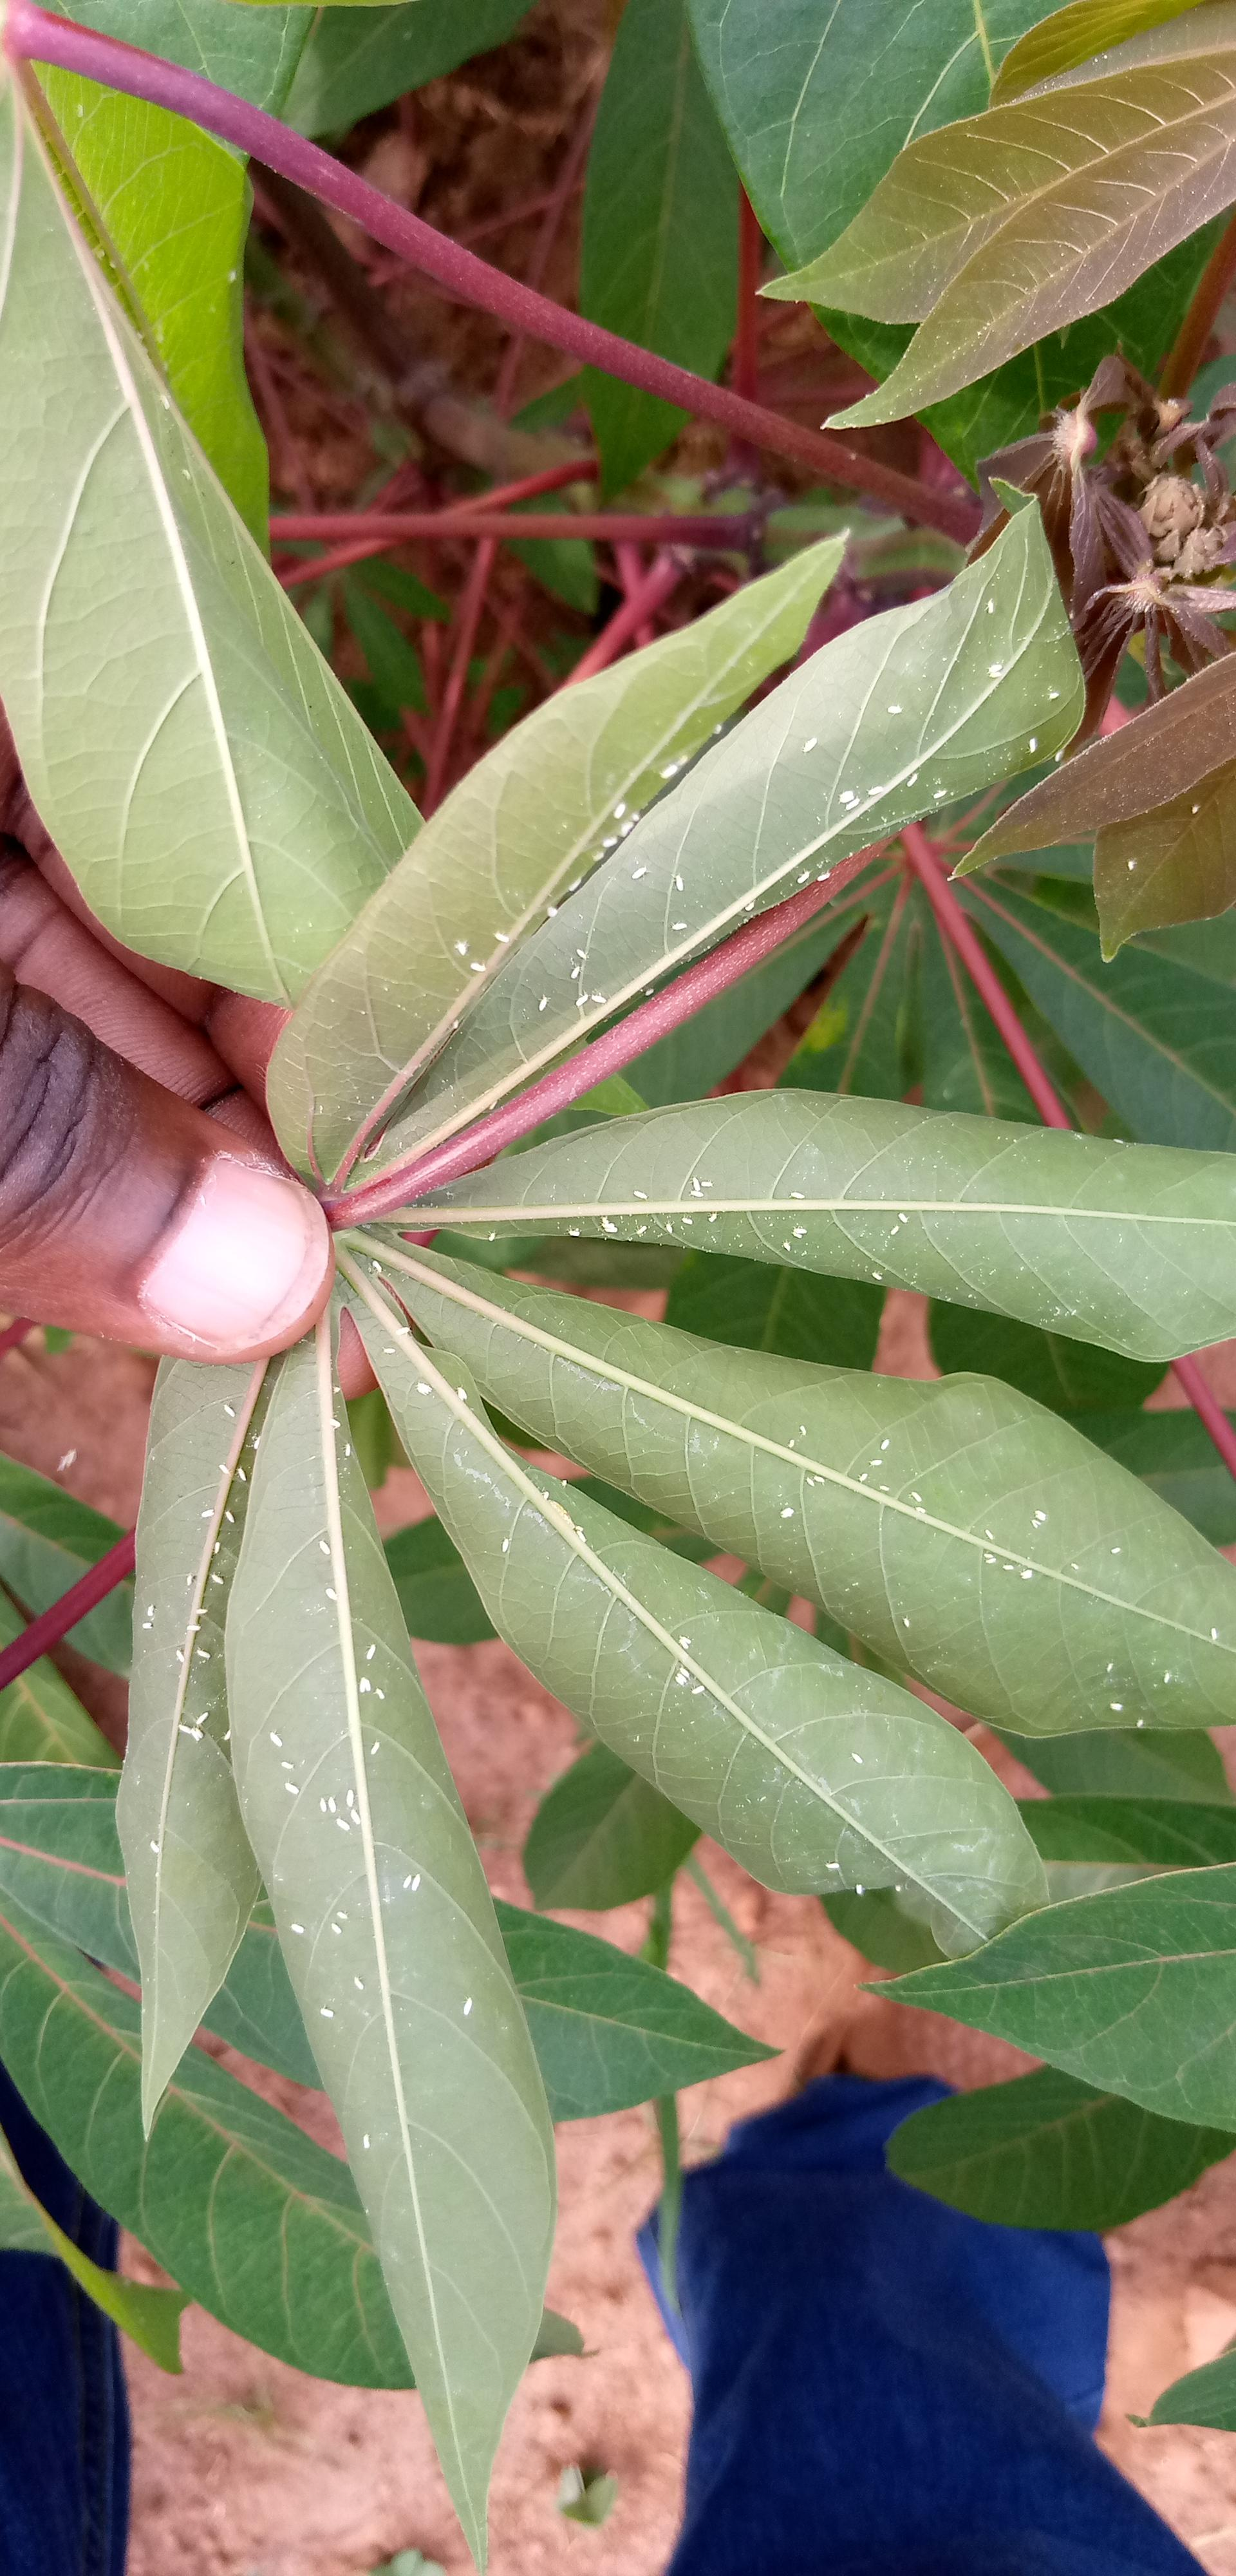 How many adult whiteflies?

132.